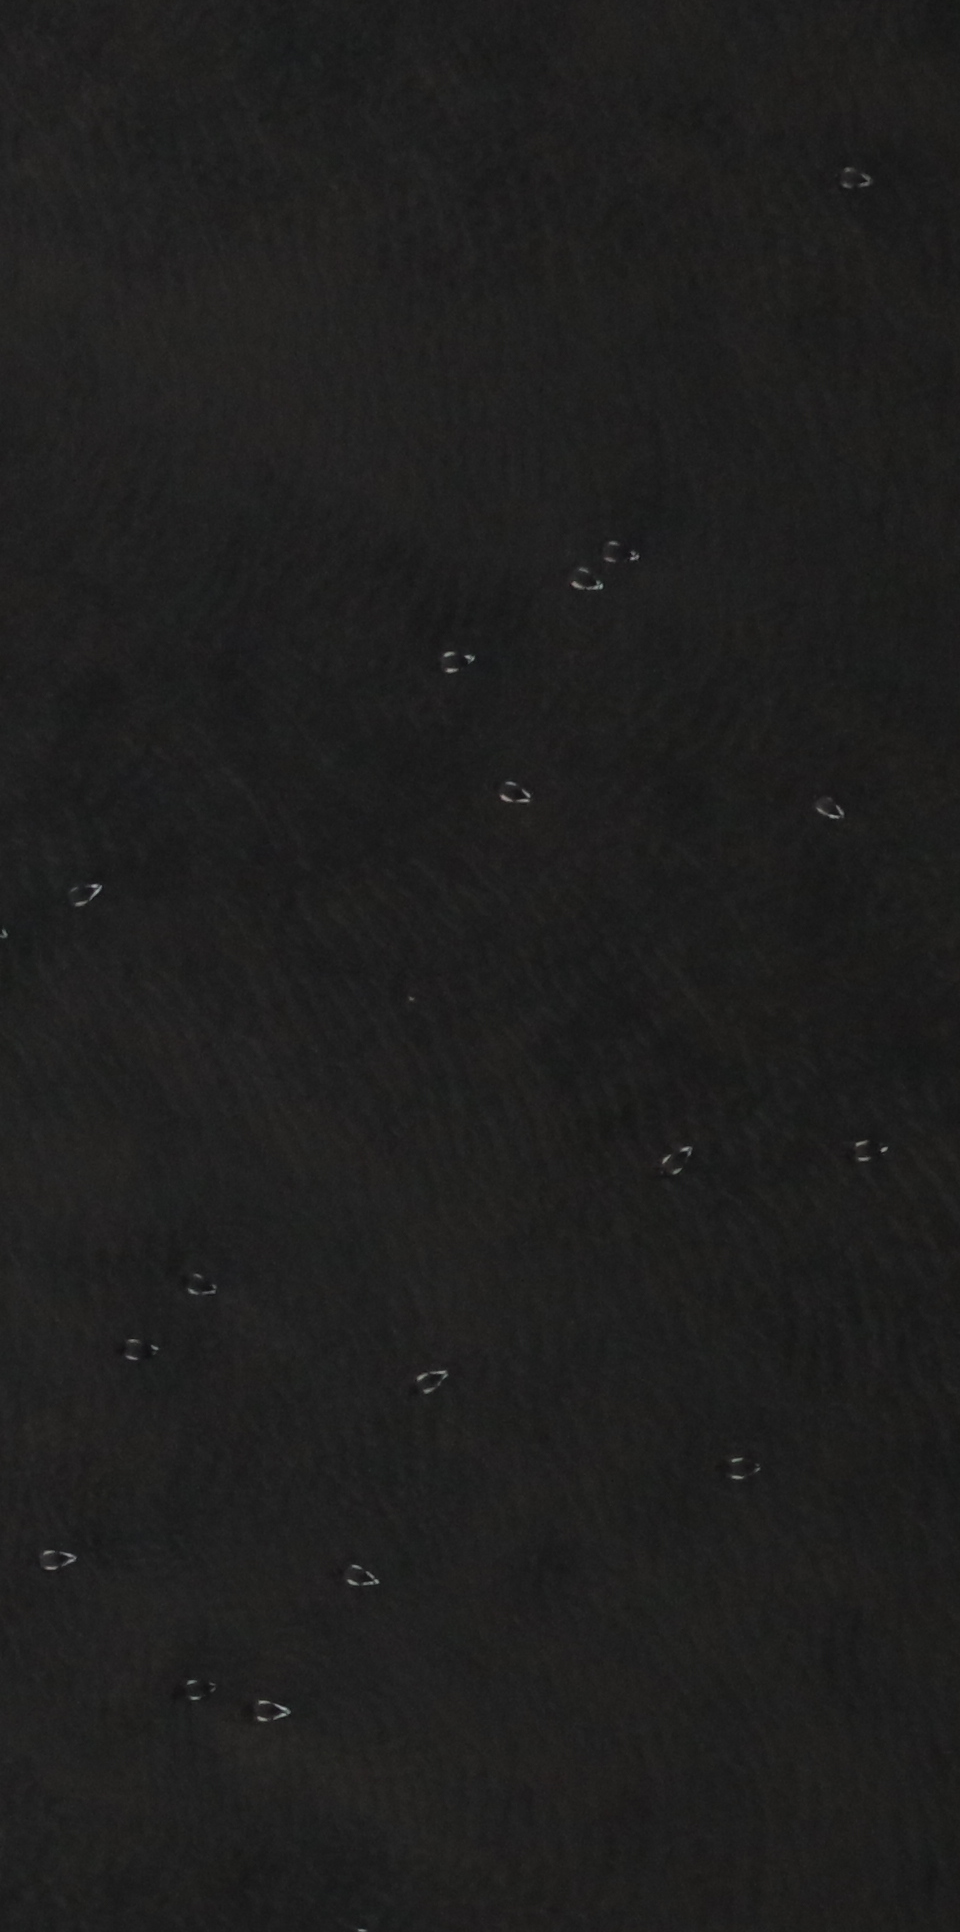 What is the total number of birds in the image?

17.